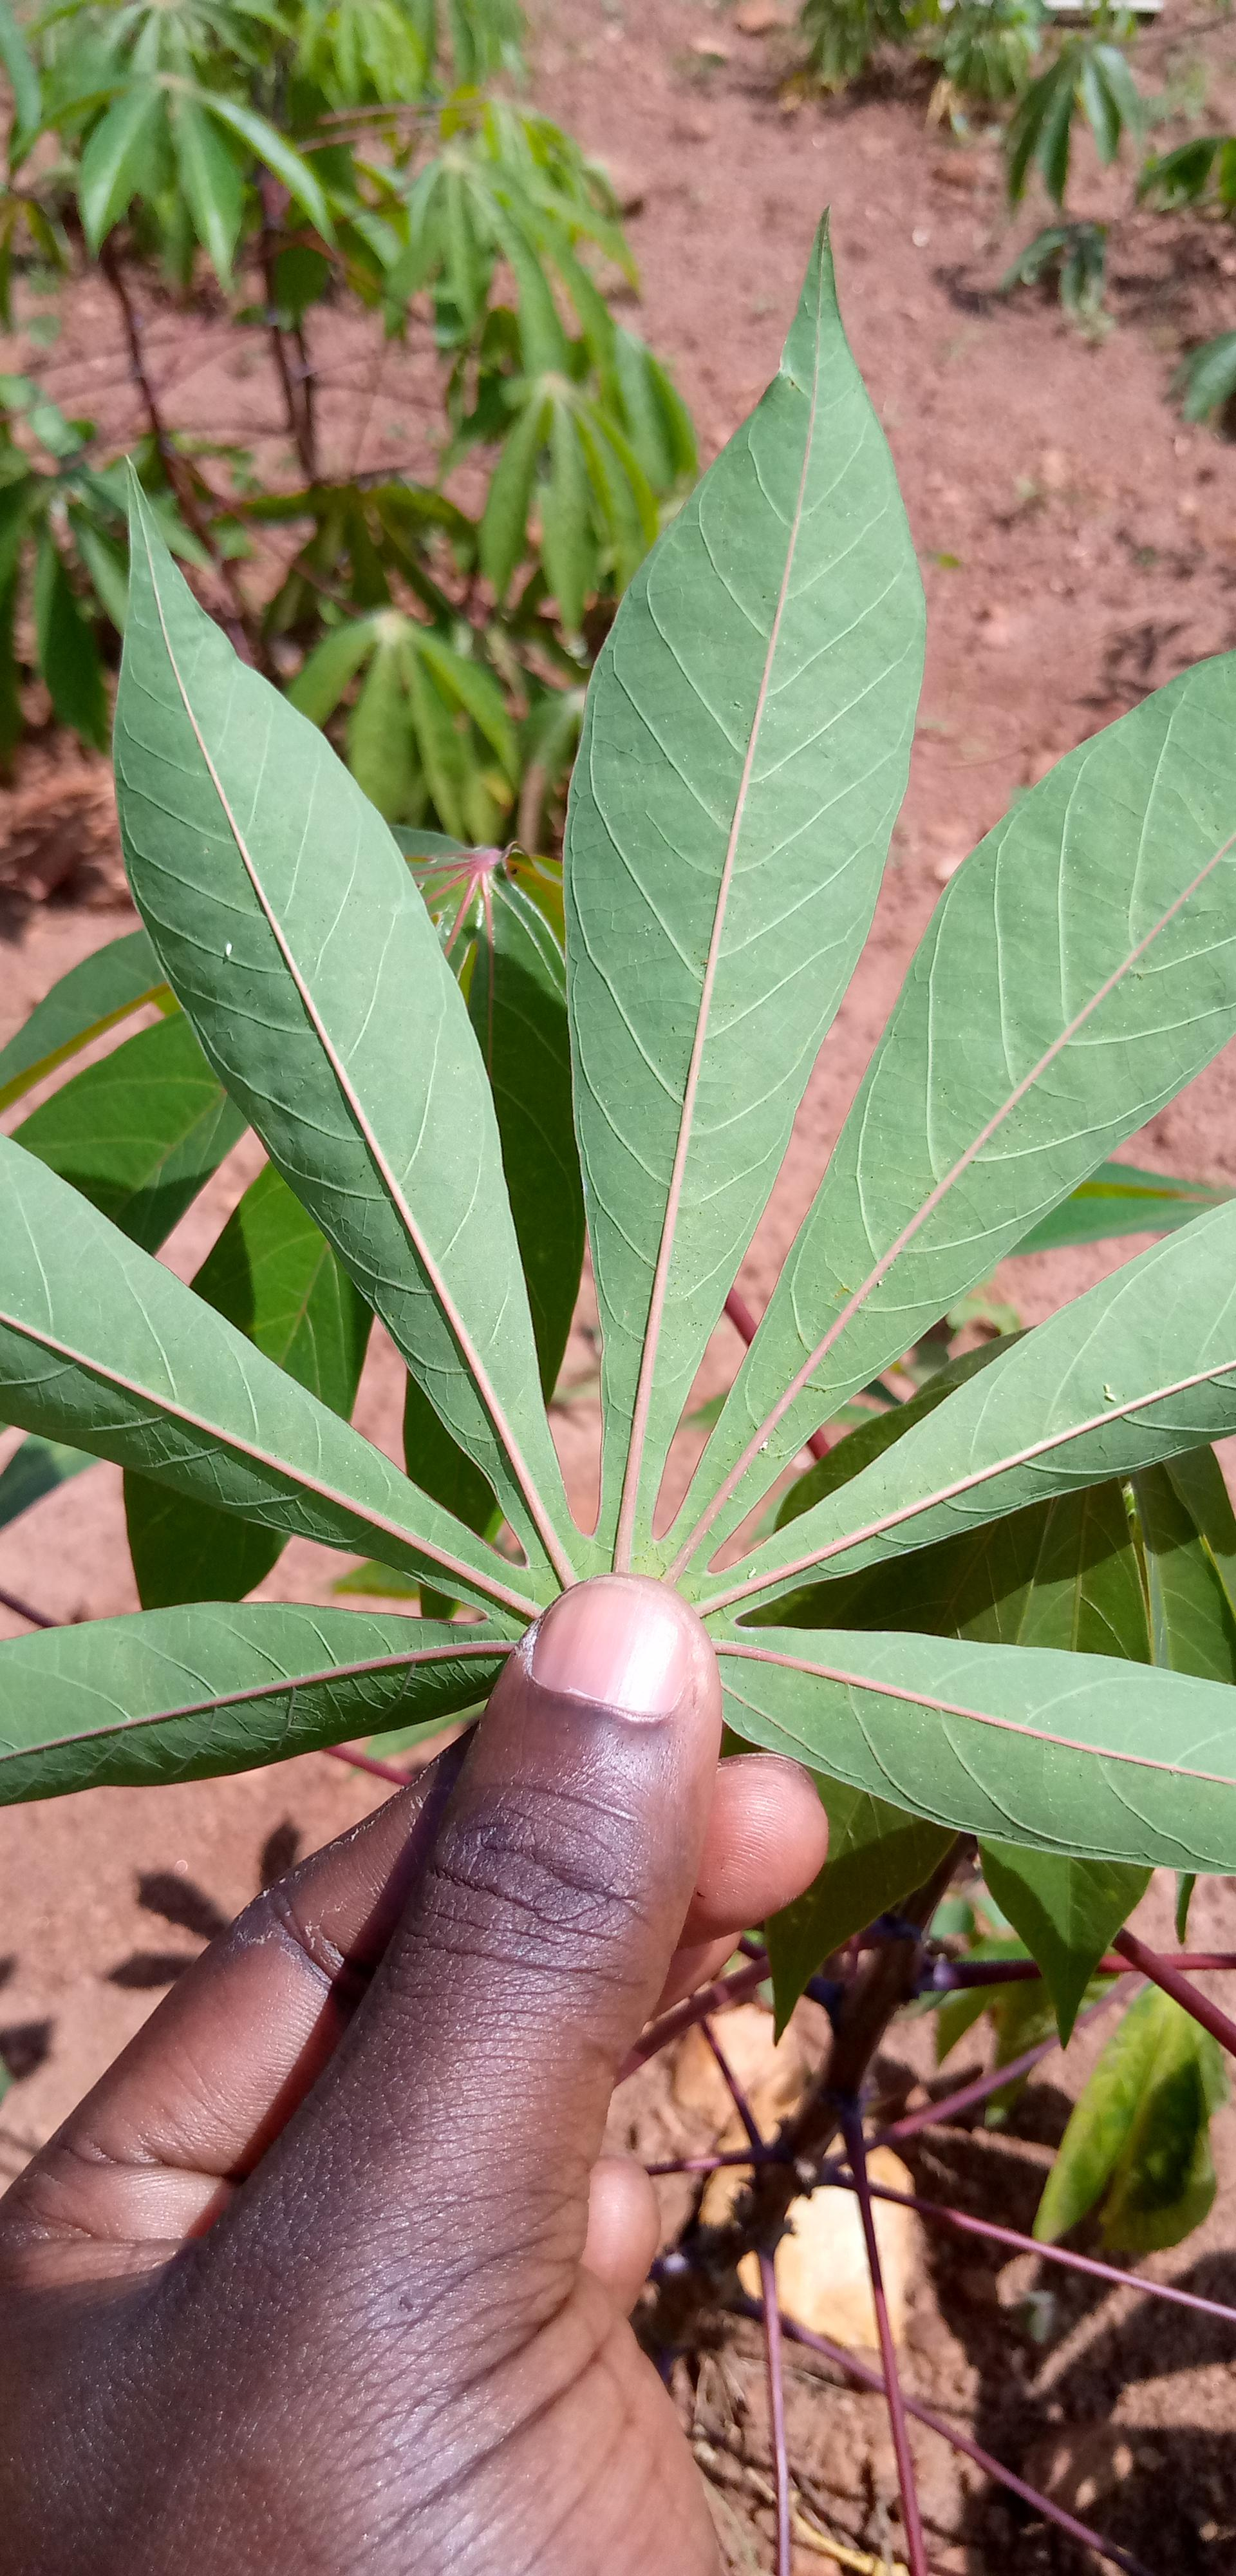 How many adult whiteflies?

5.